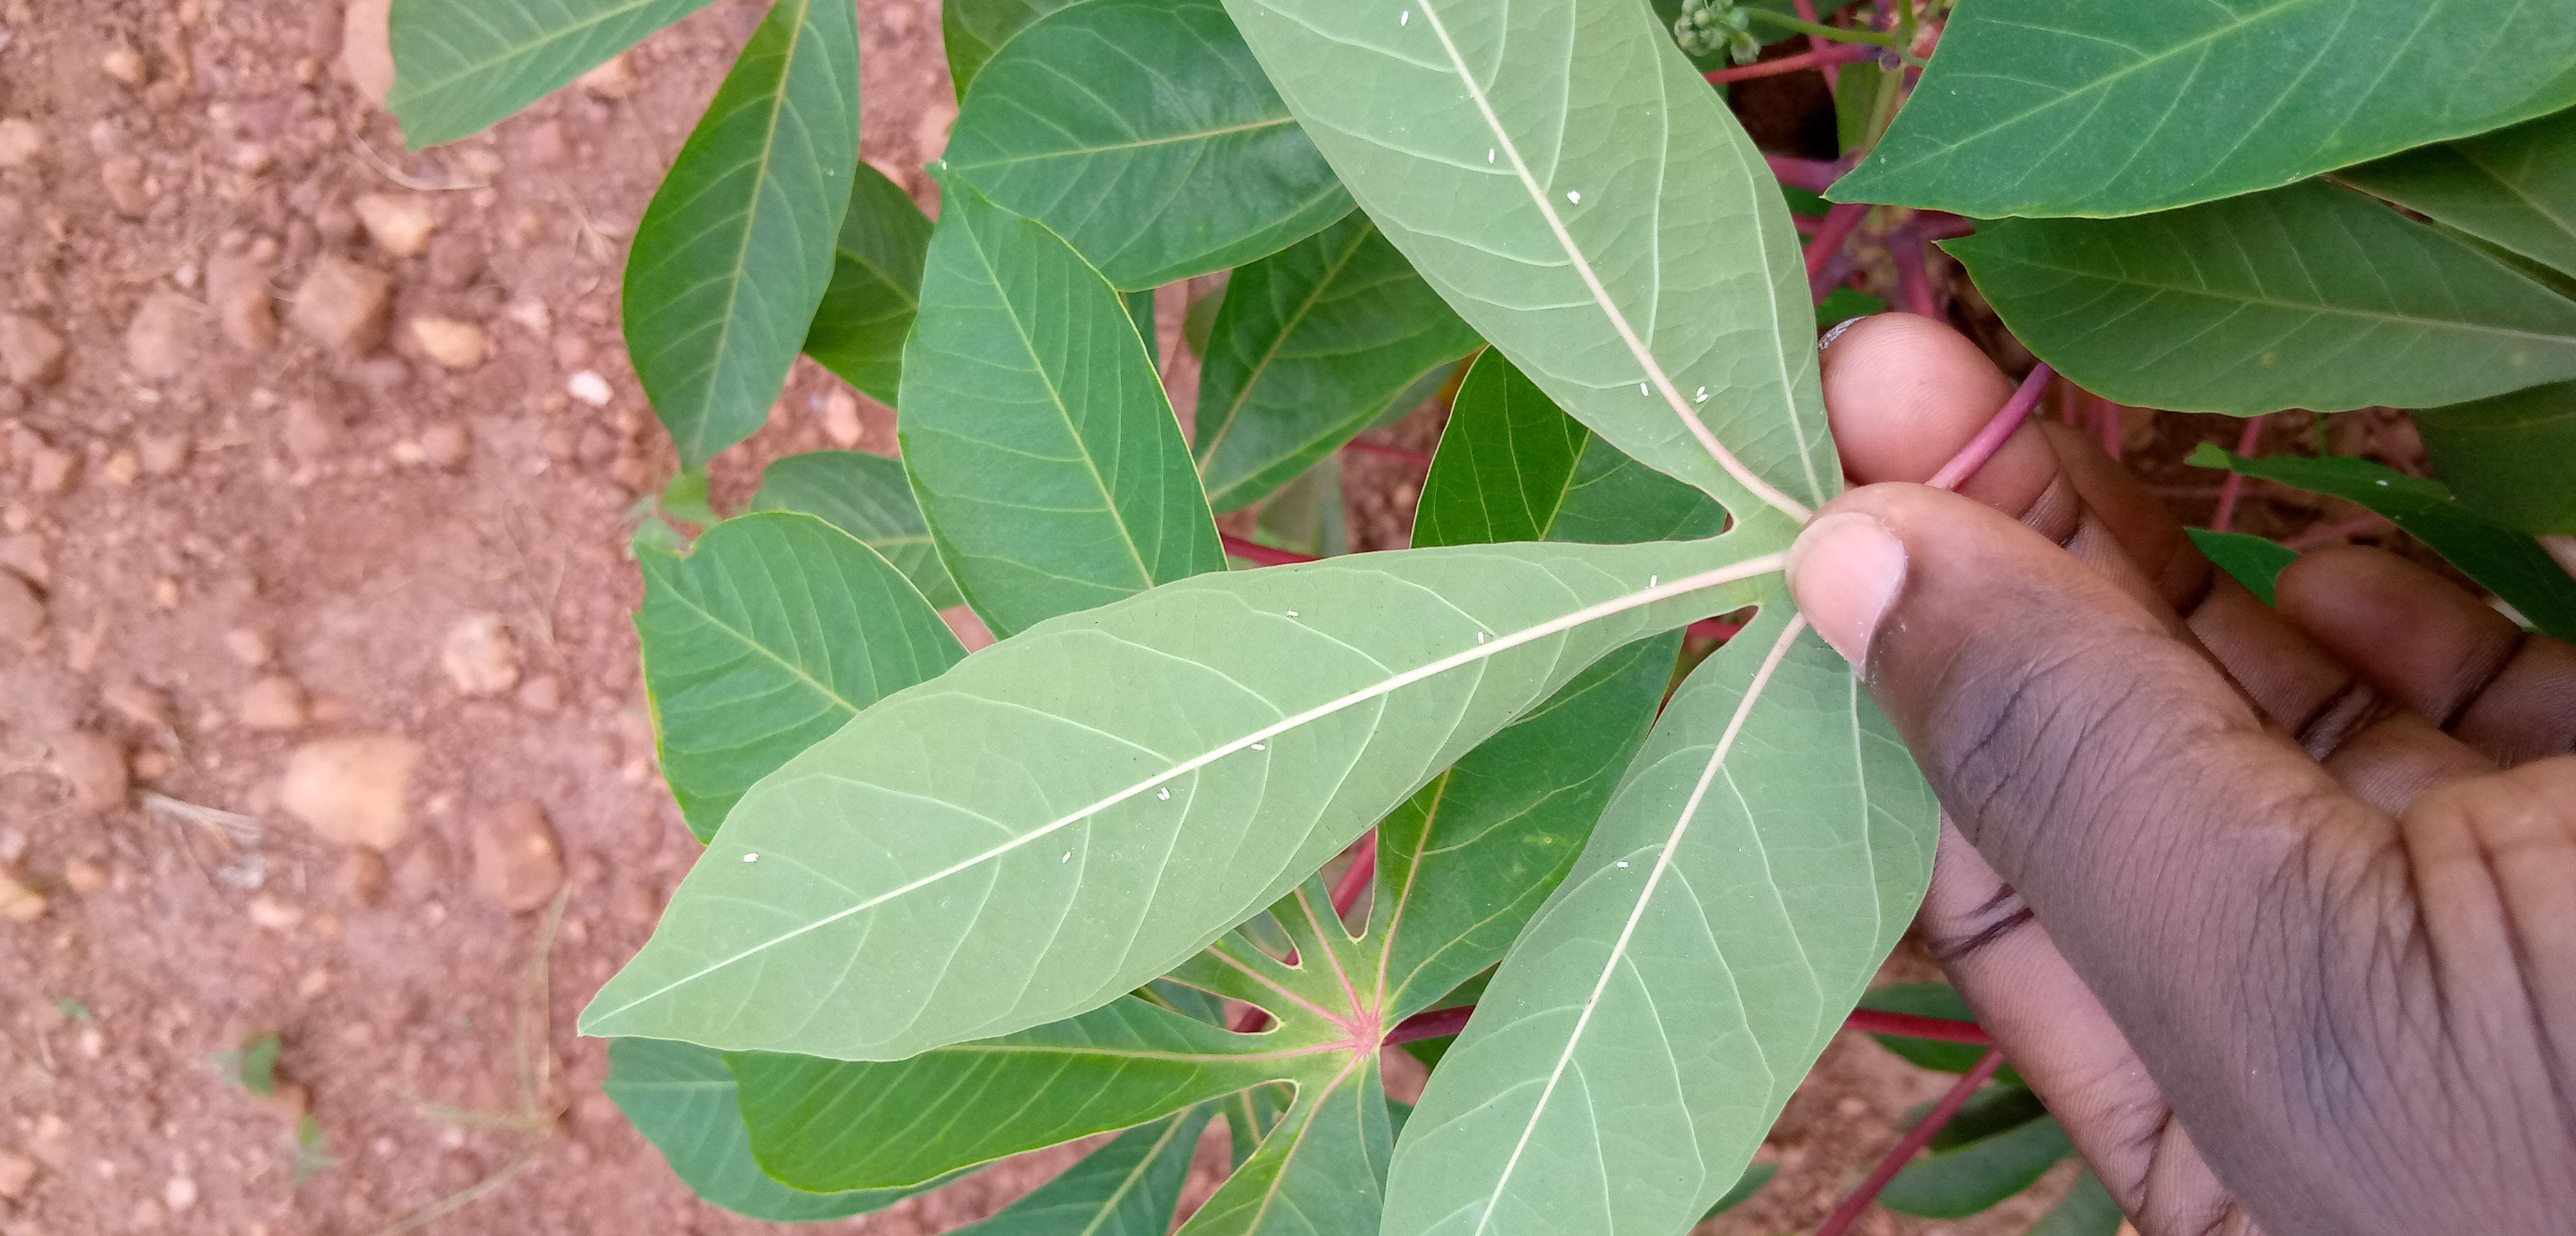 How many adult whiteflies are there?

17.